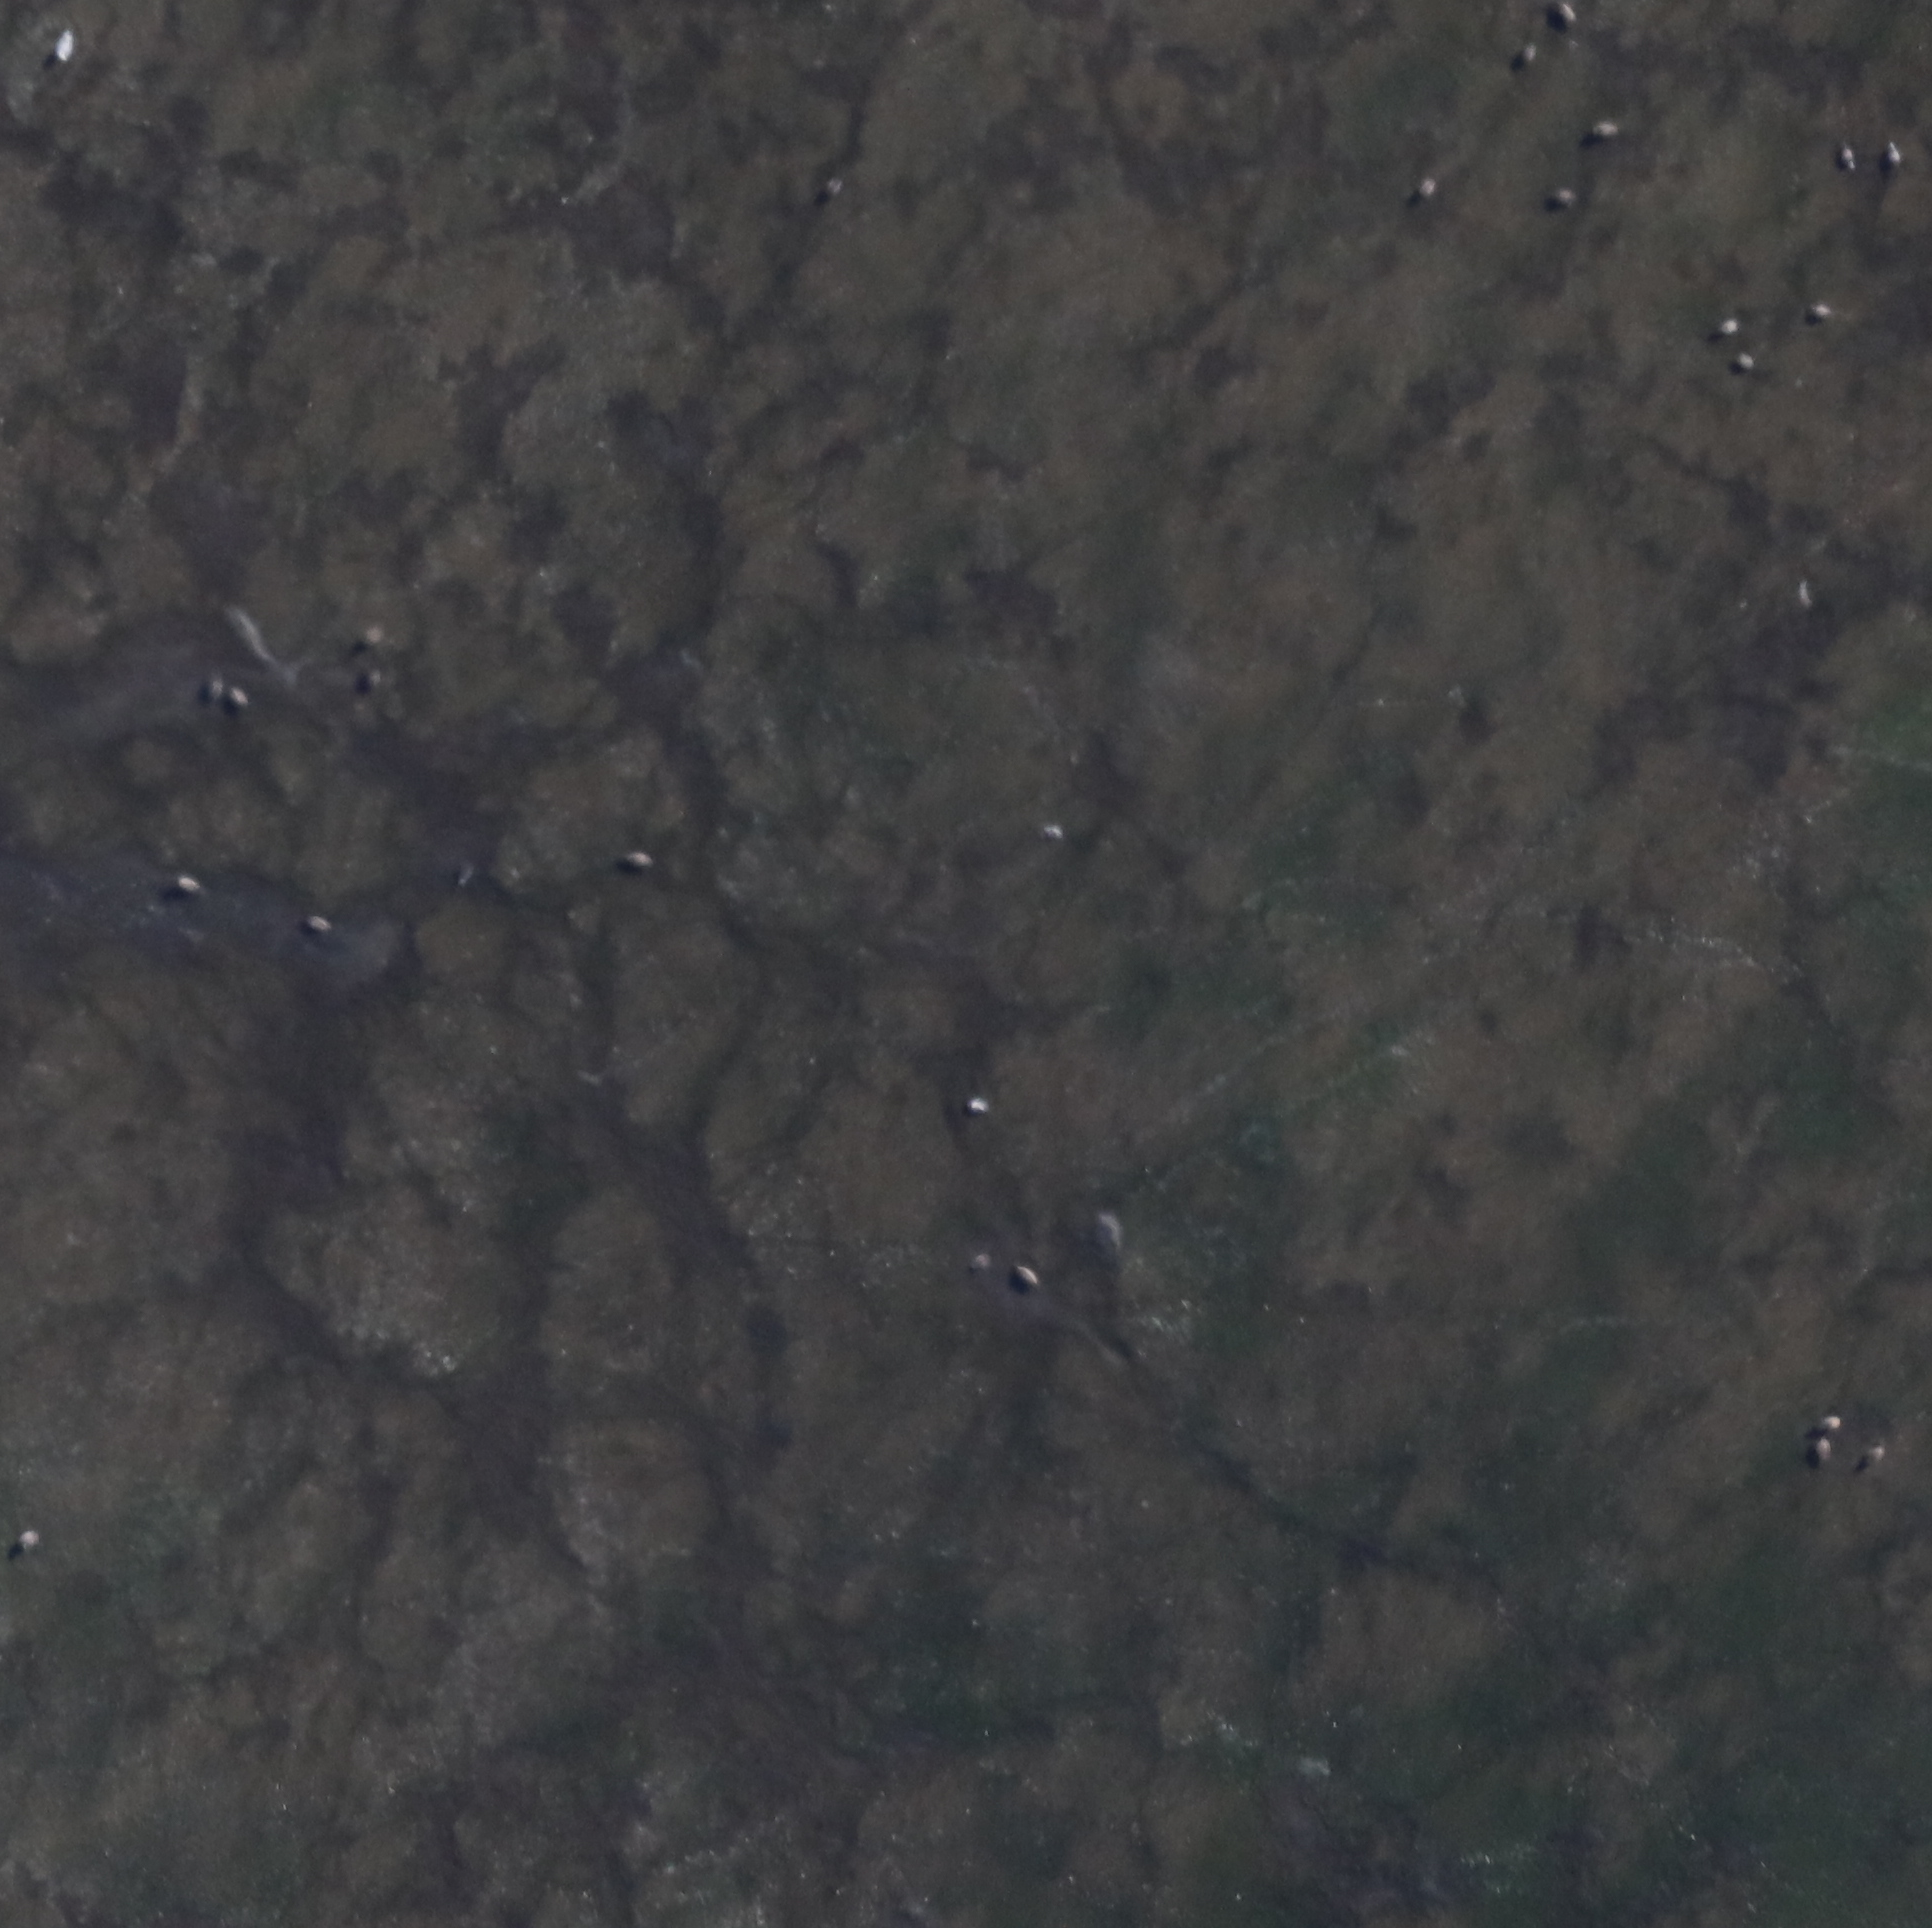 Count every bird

27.